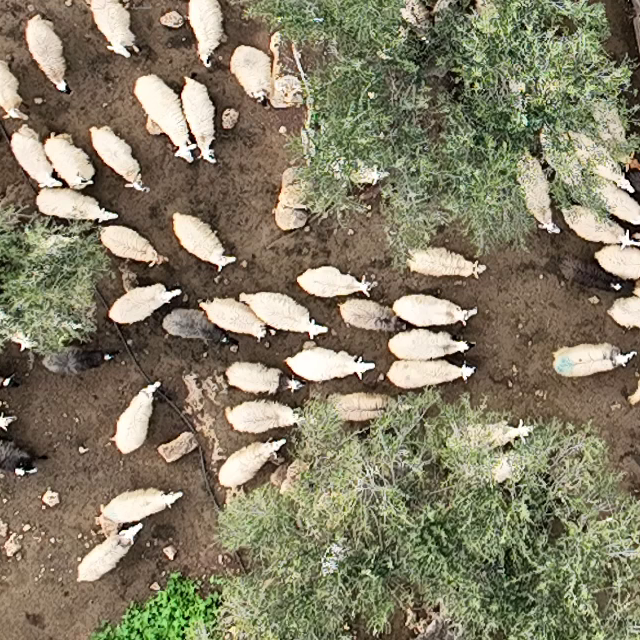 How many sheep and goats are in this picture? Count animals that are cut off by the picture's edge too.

54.